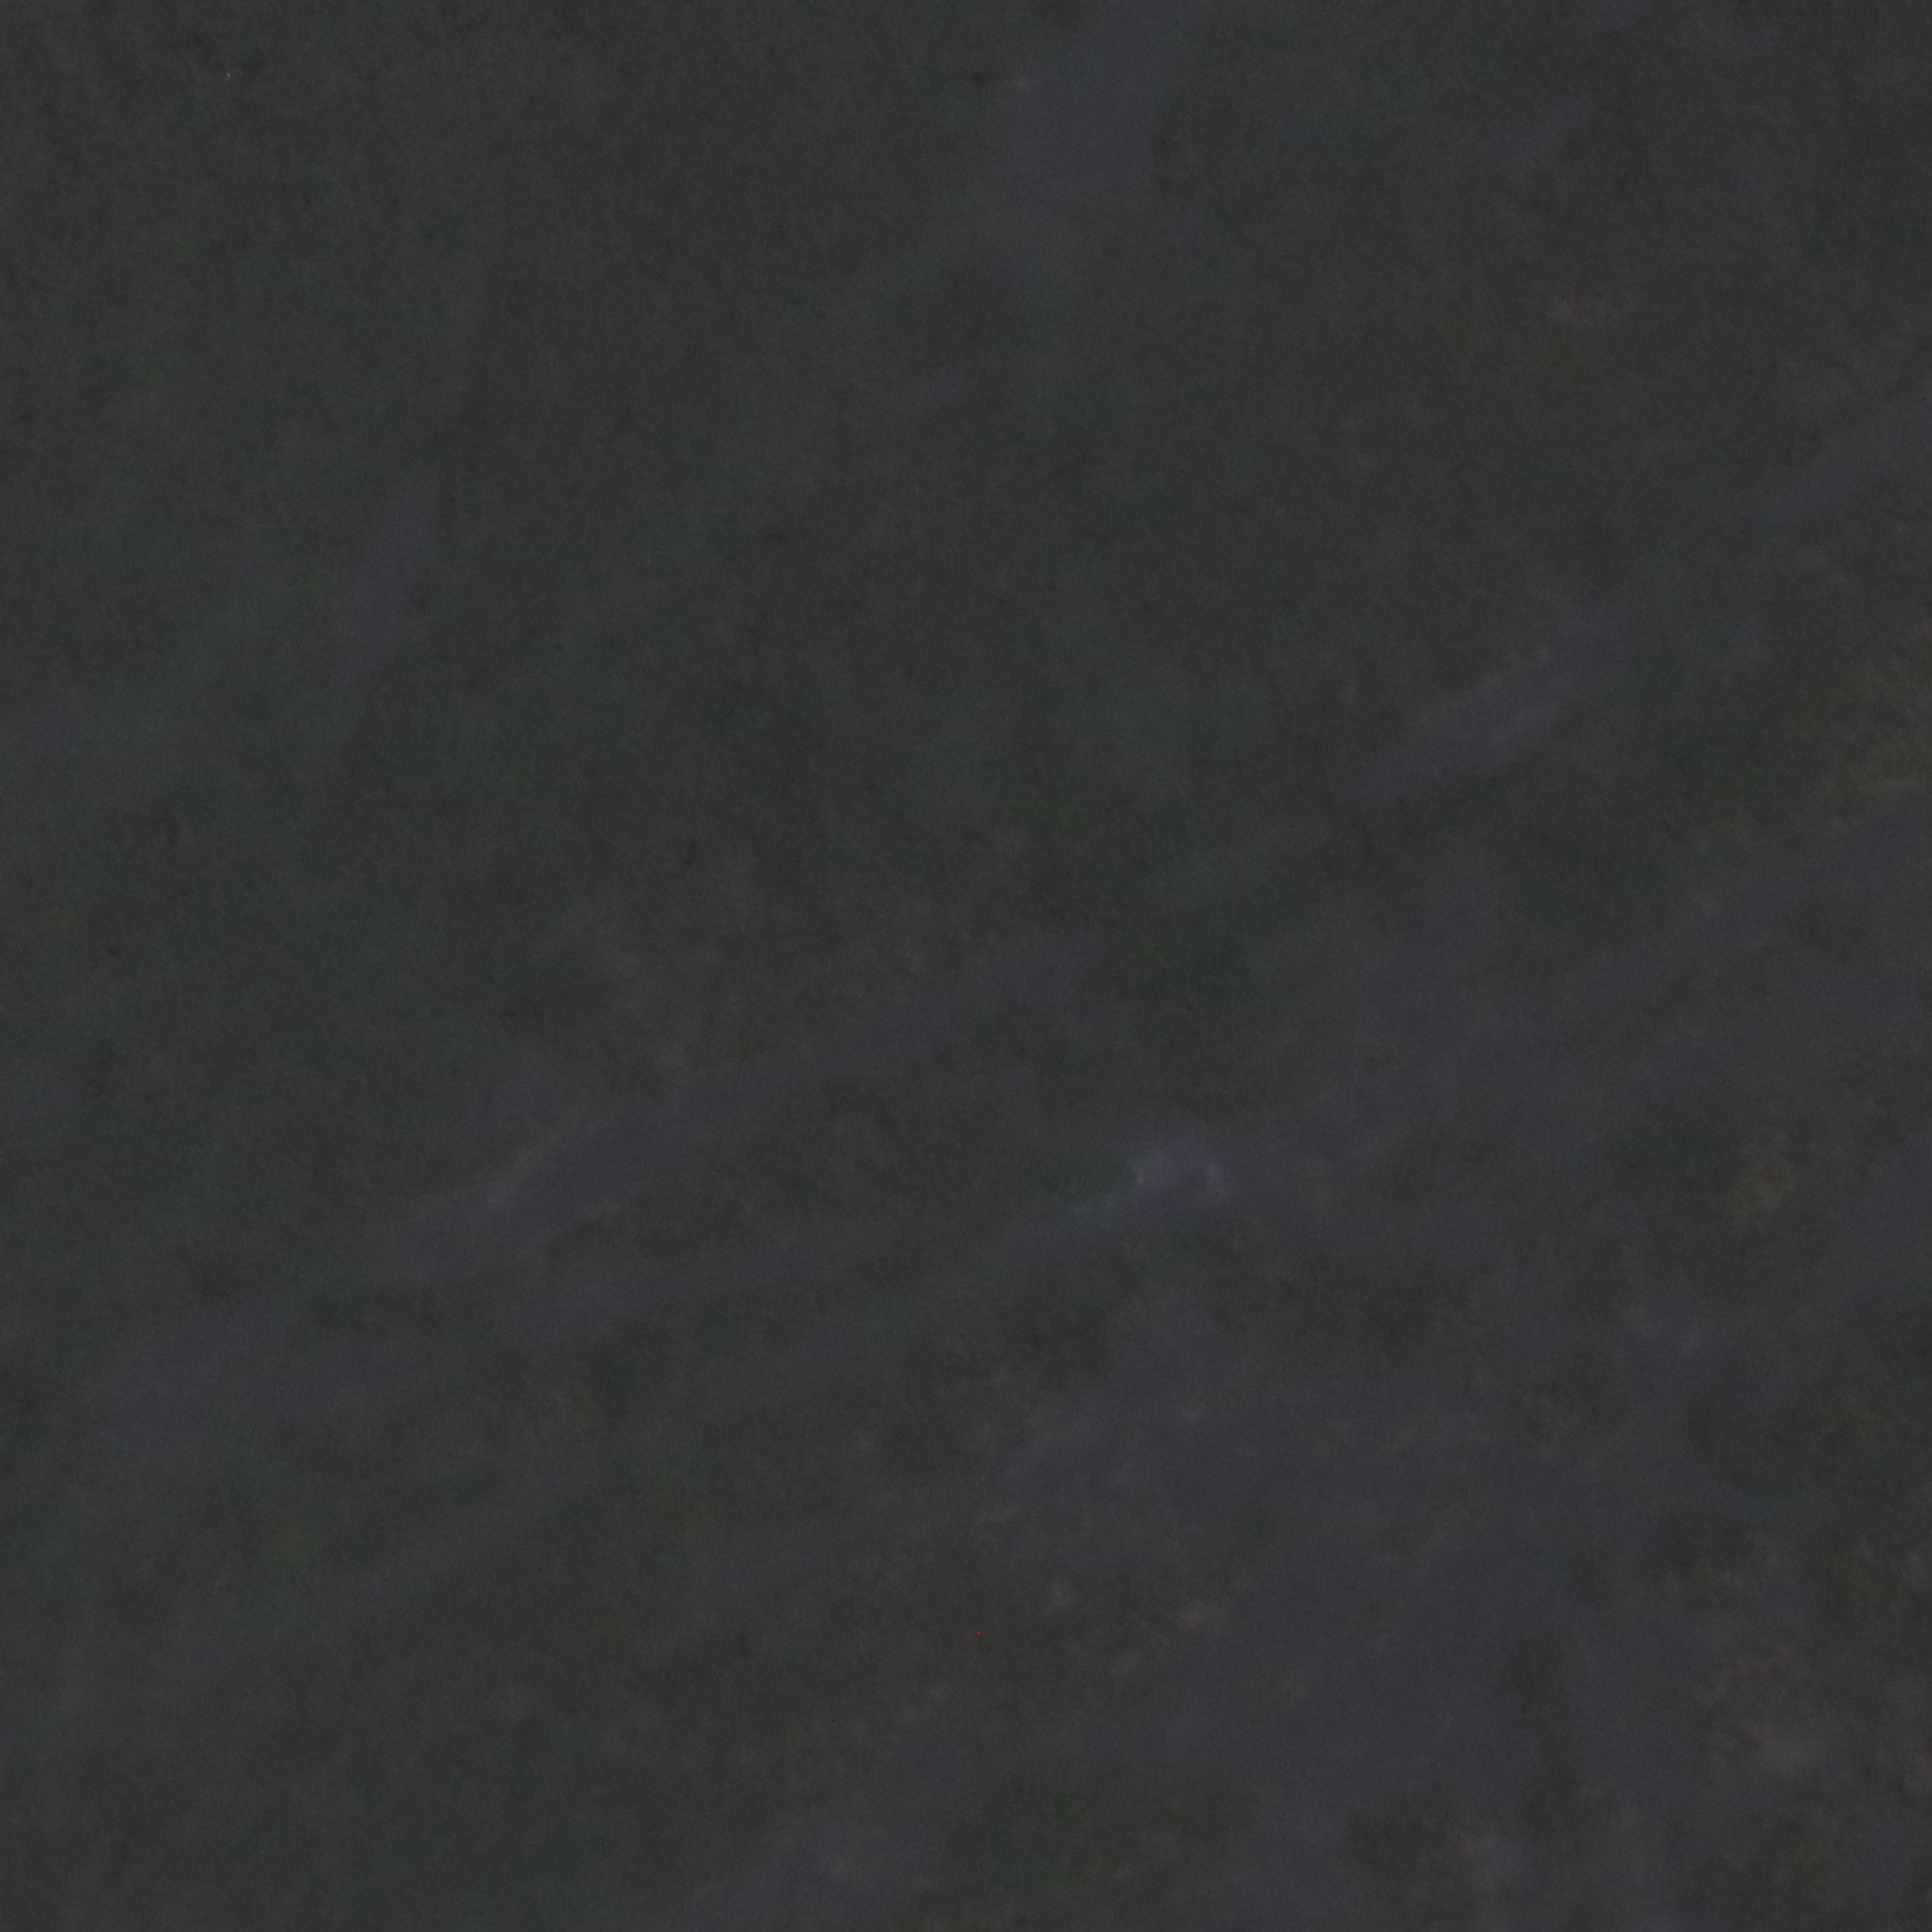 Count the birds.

0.